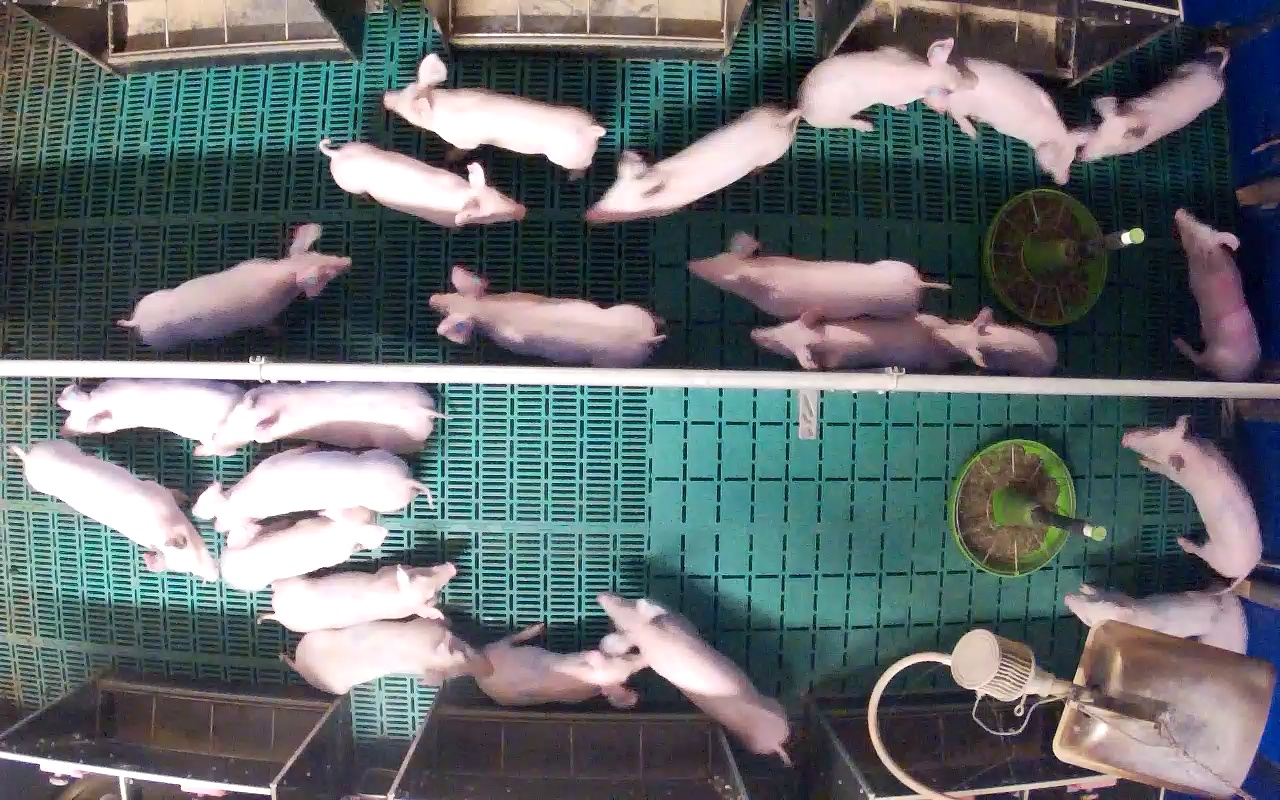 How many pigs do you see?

24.